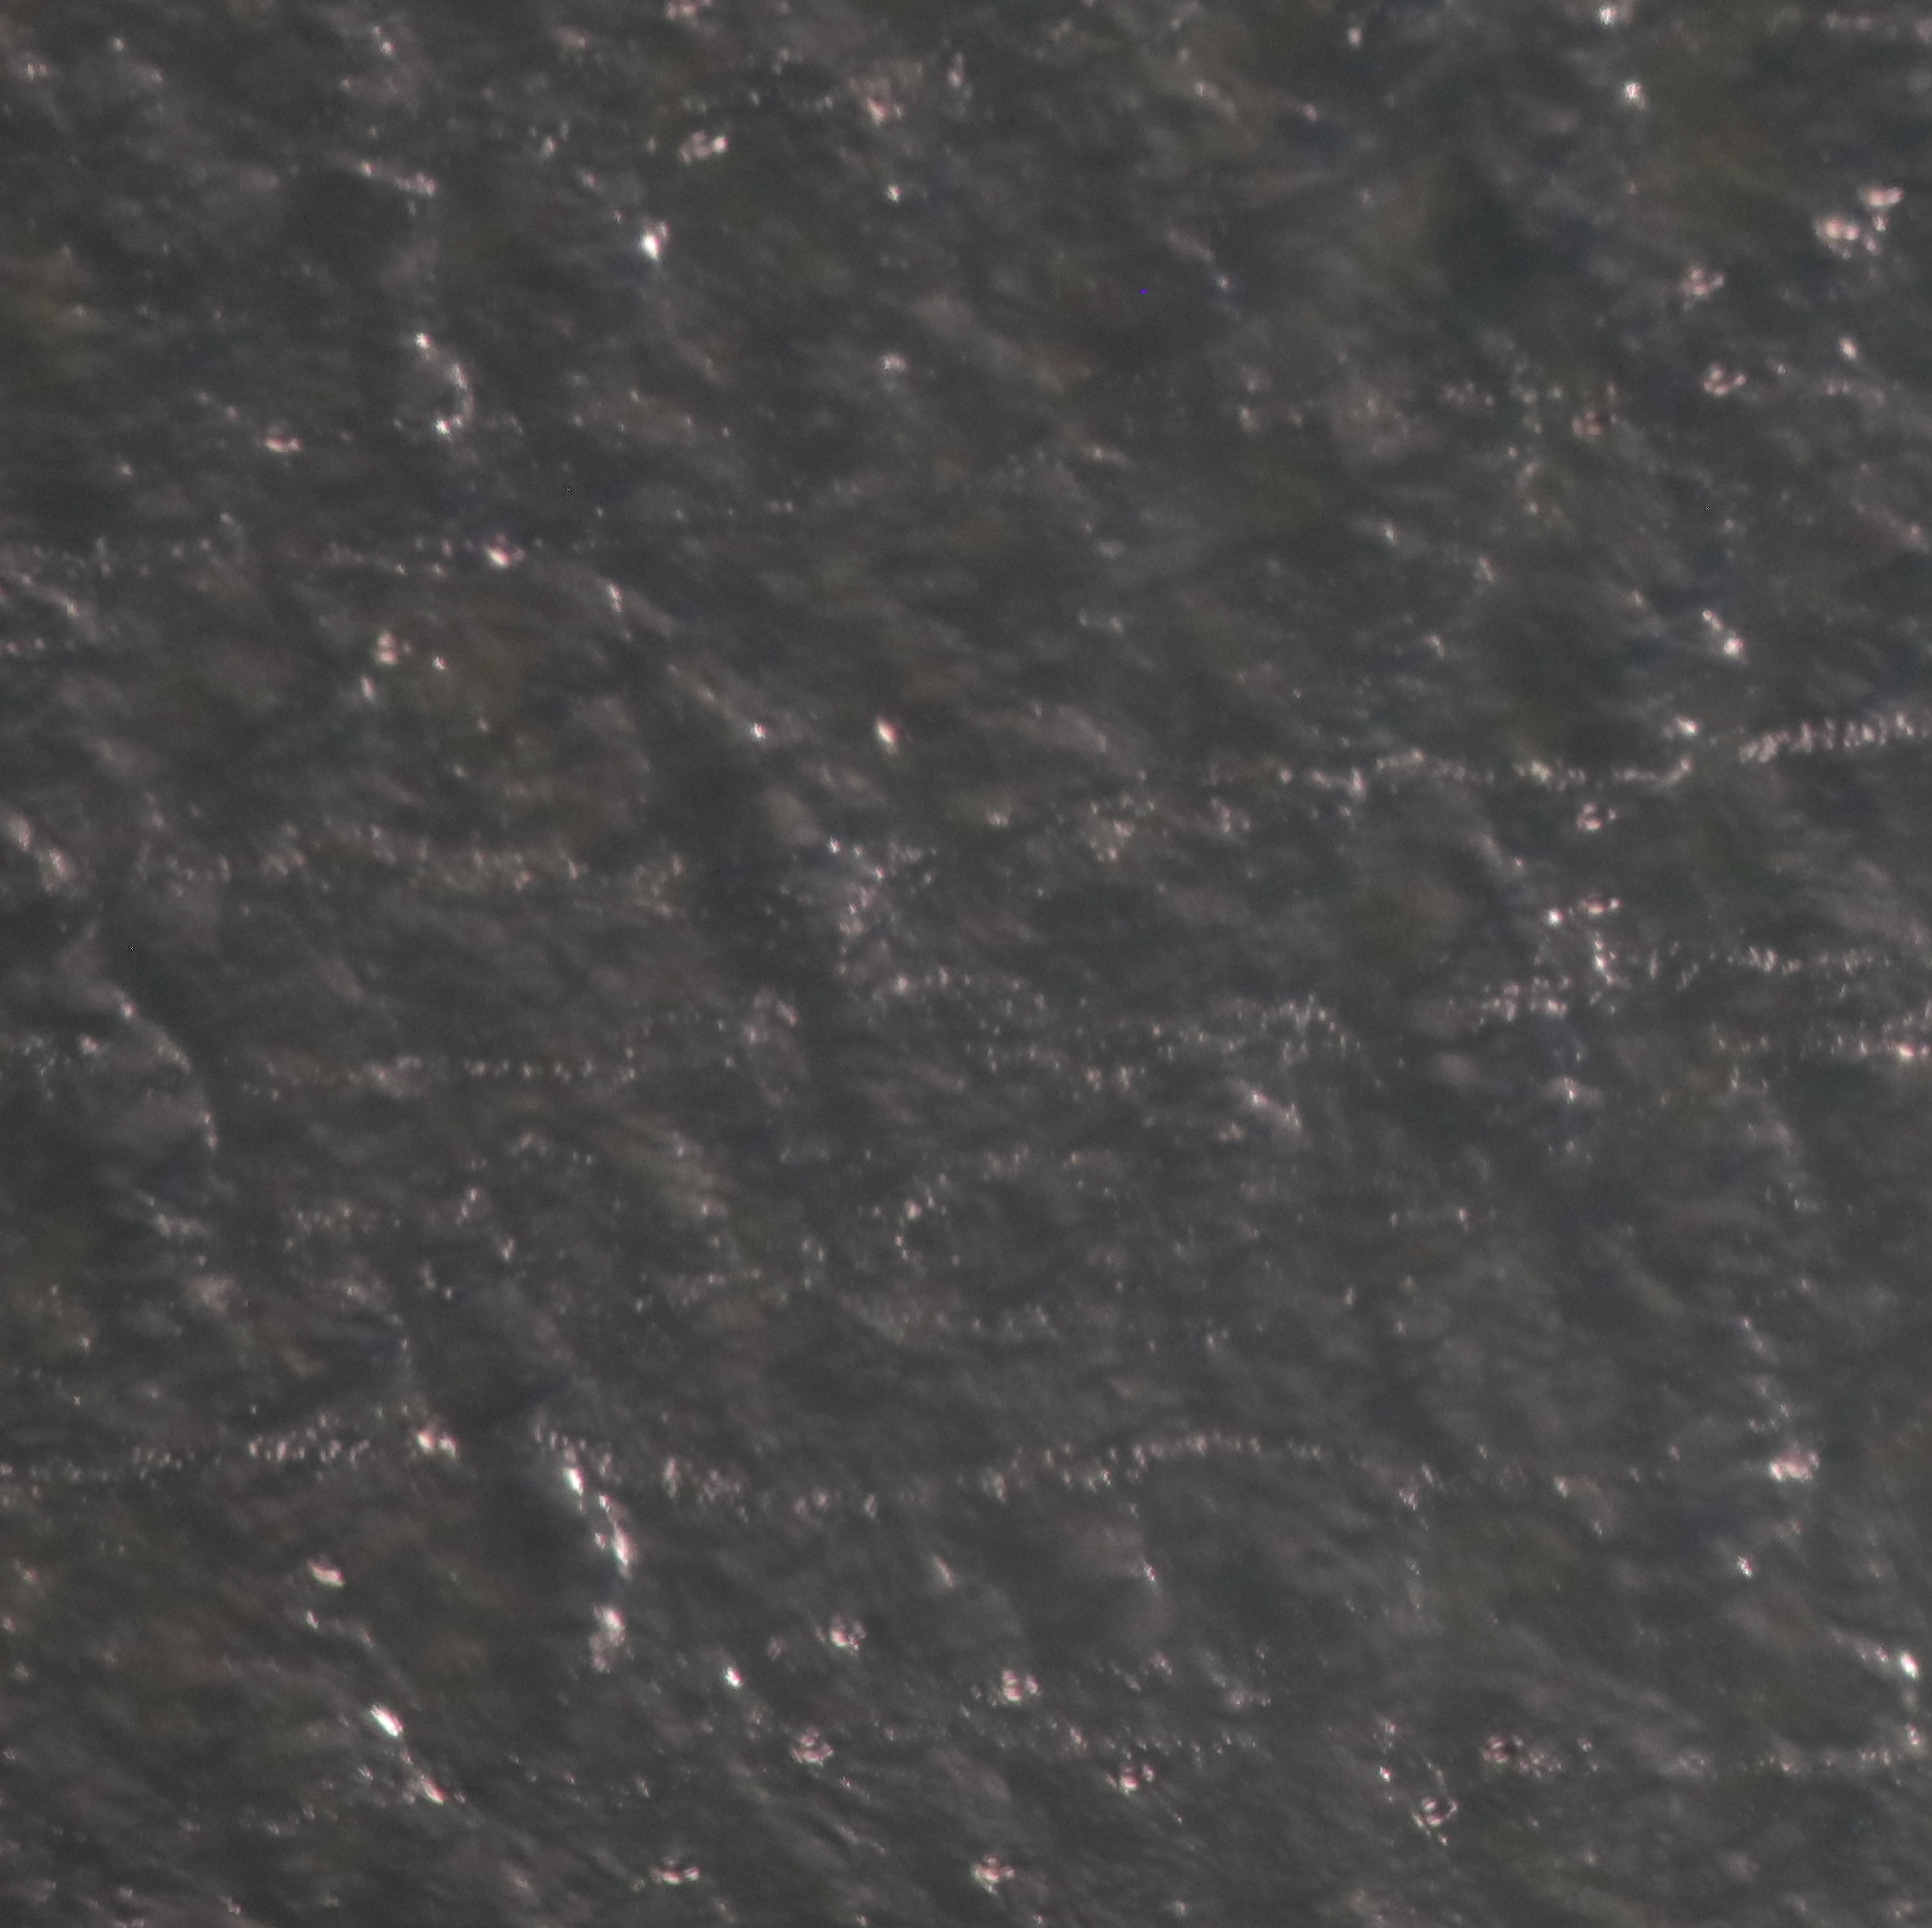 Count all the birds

28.